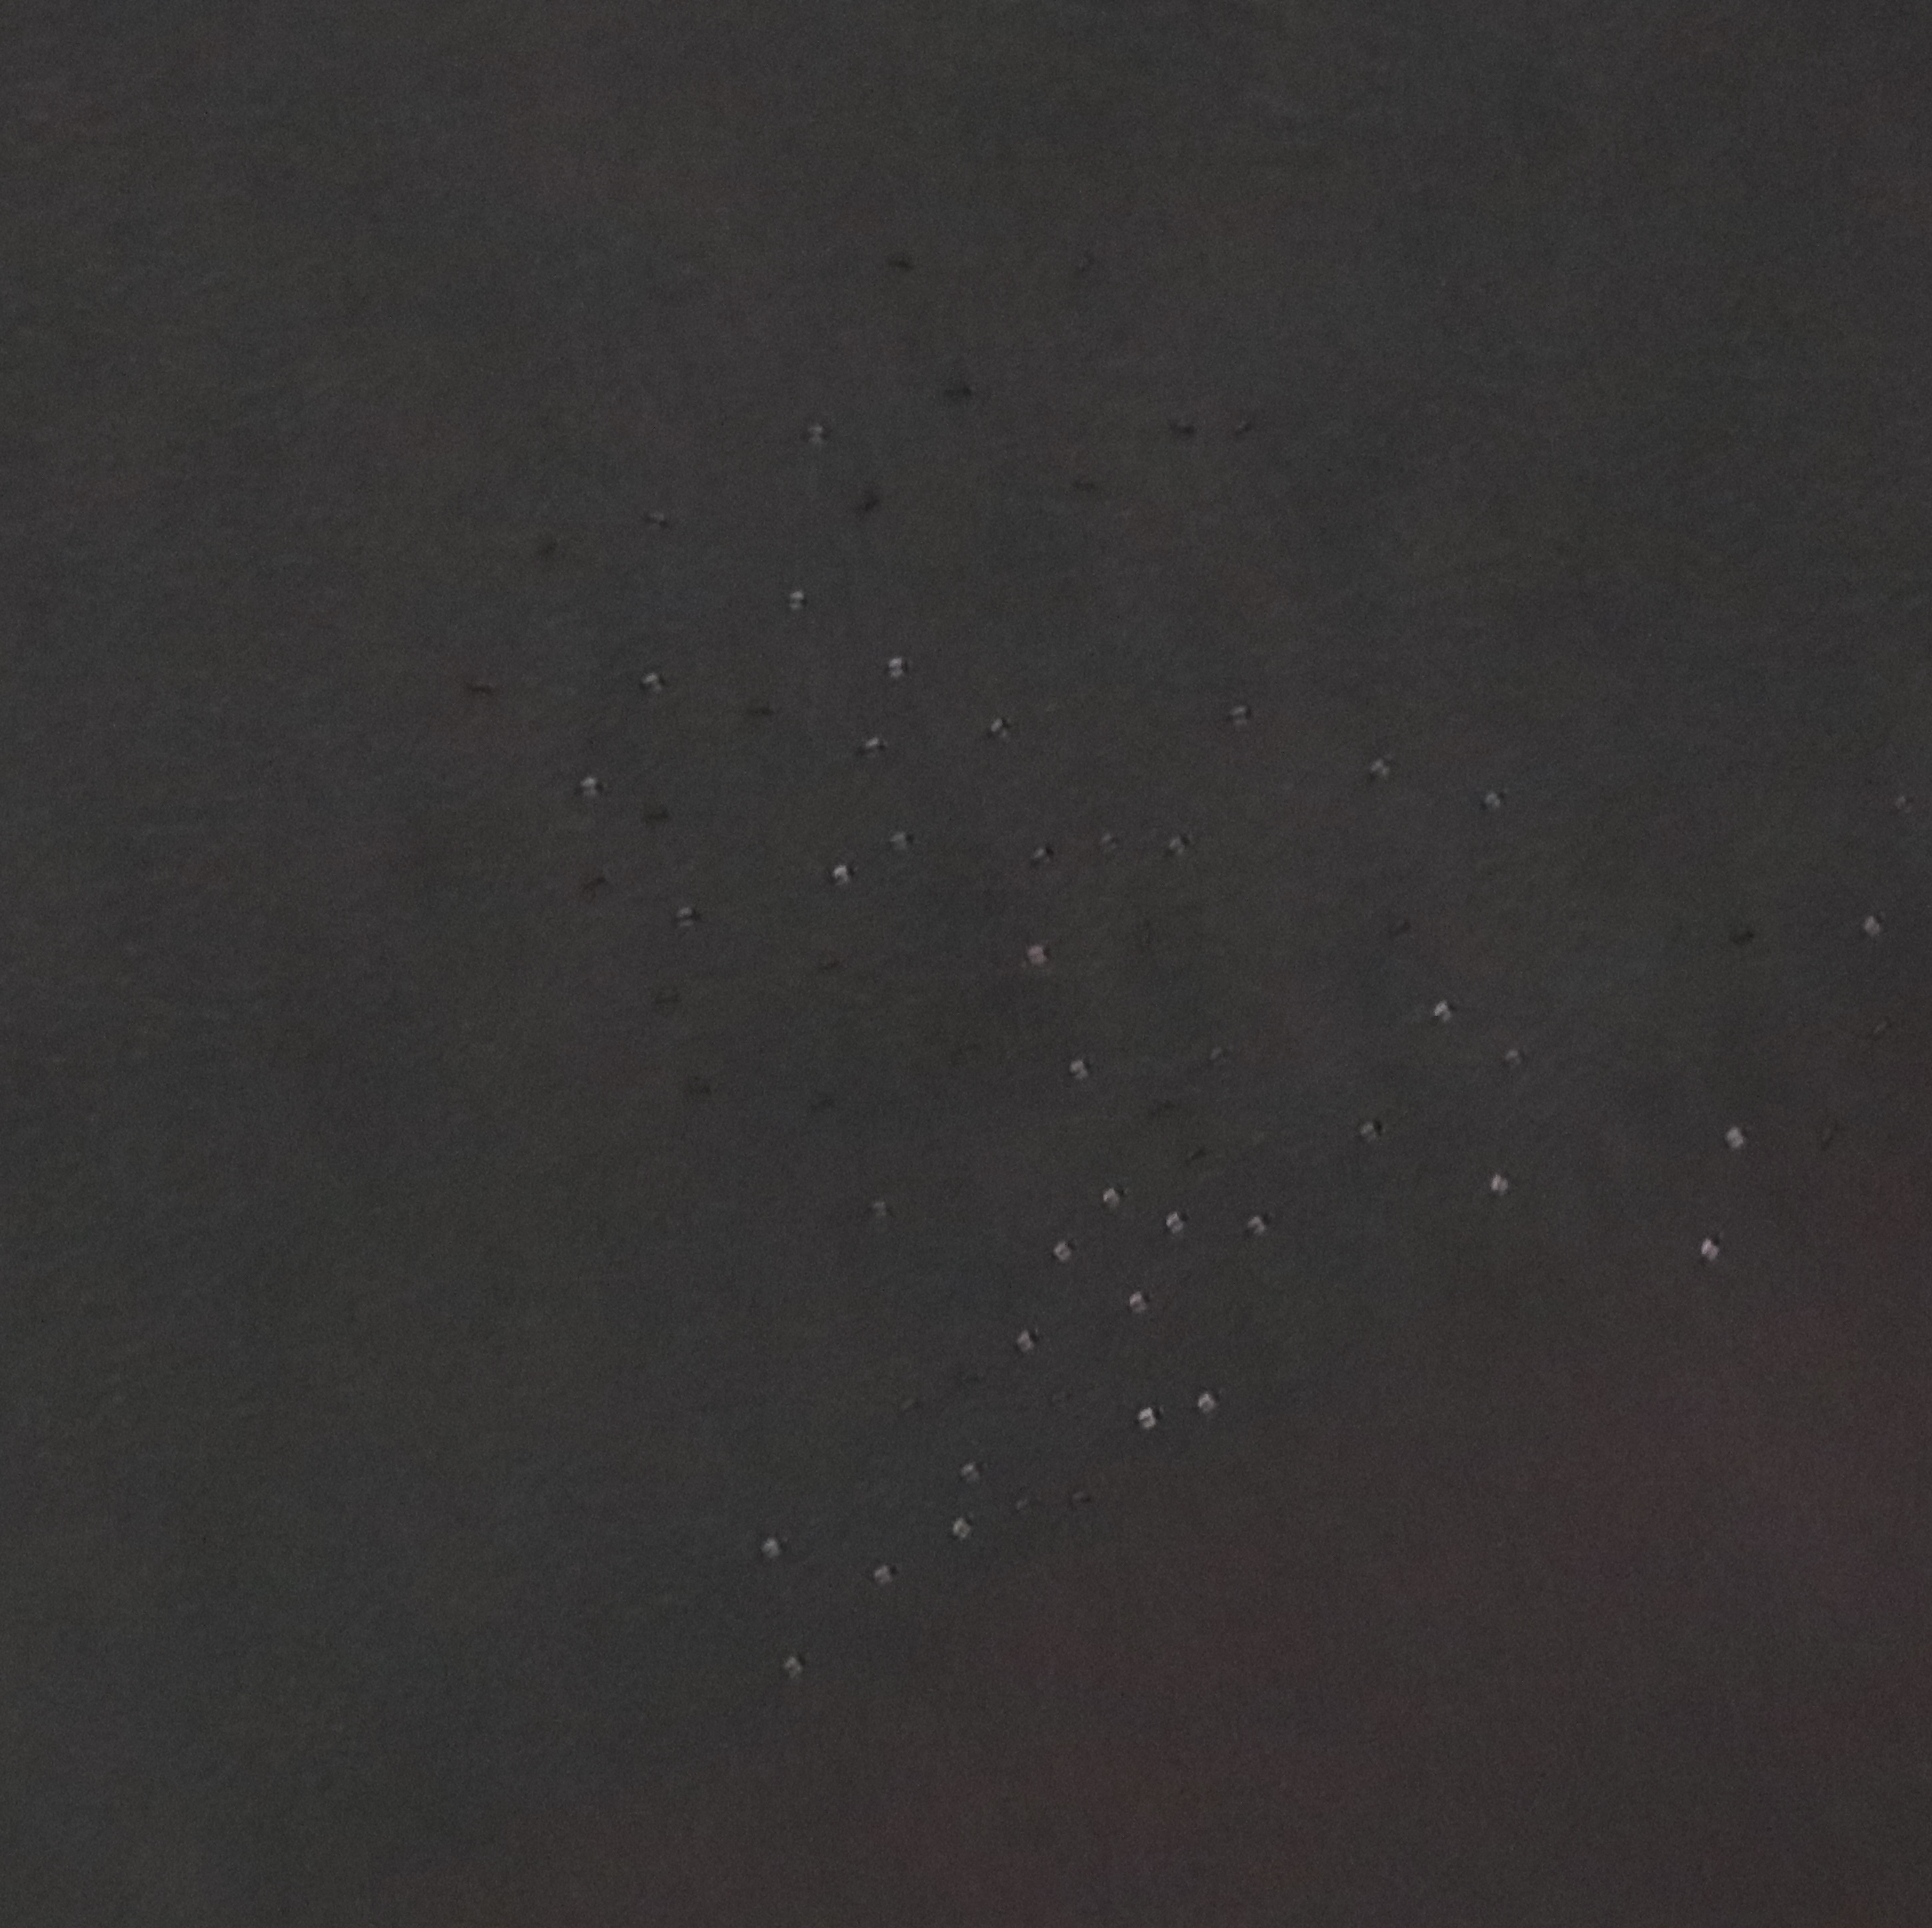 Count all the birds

71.